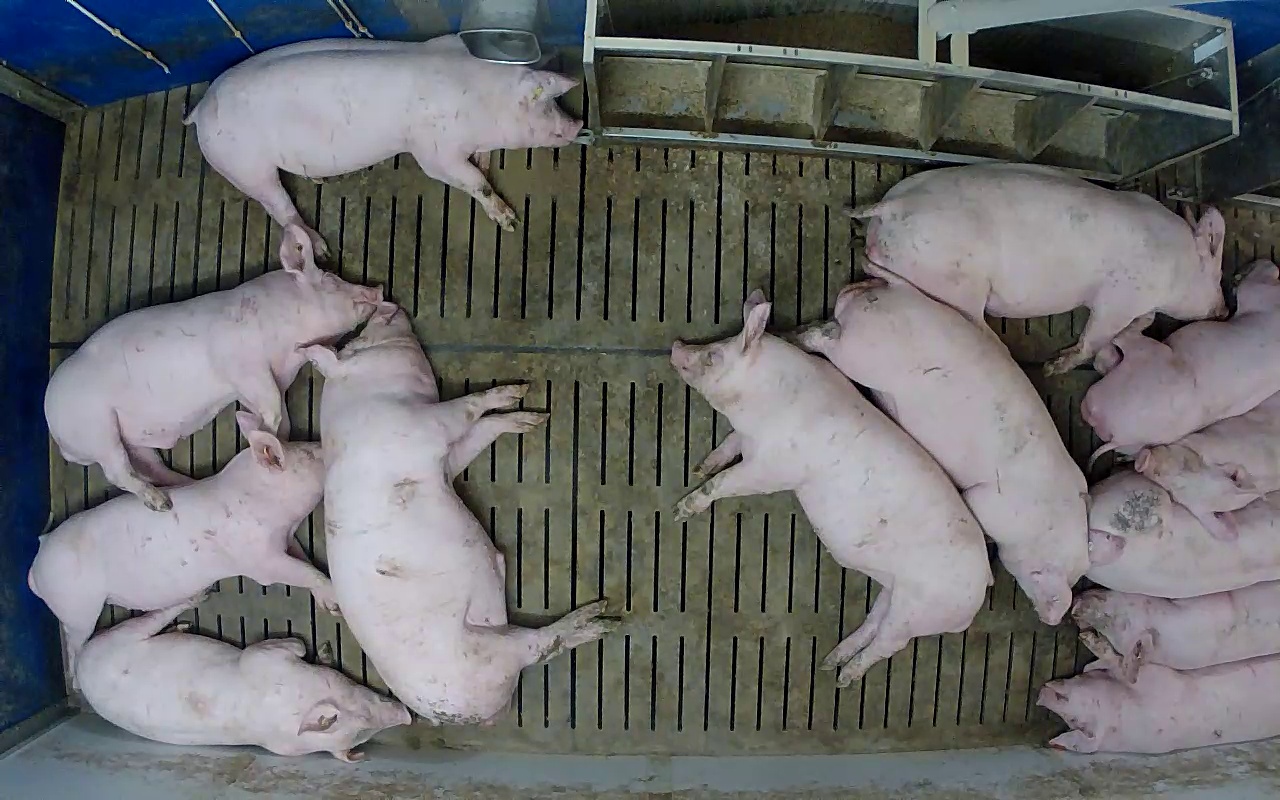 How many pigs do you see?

13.